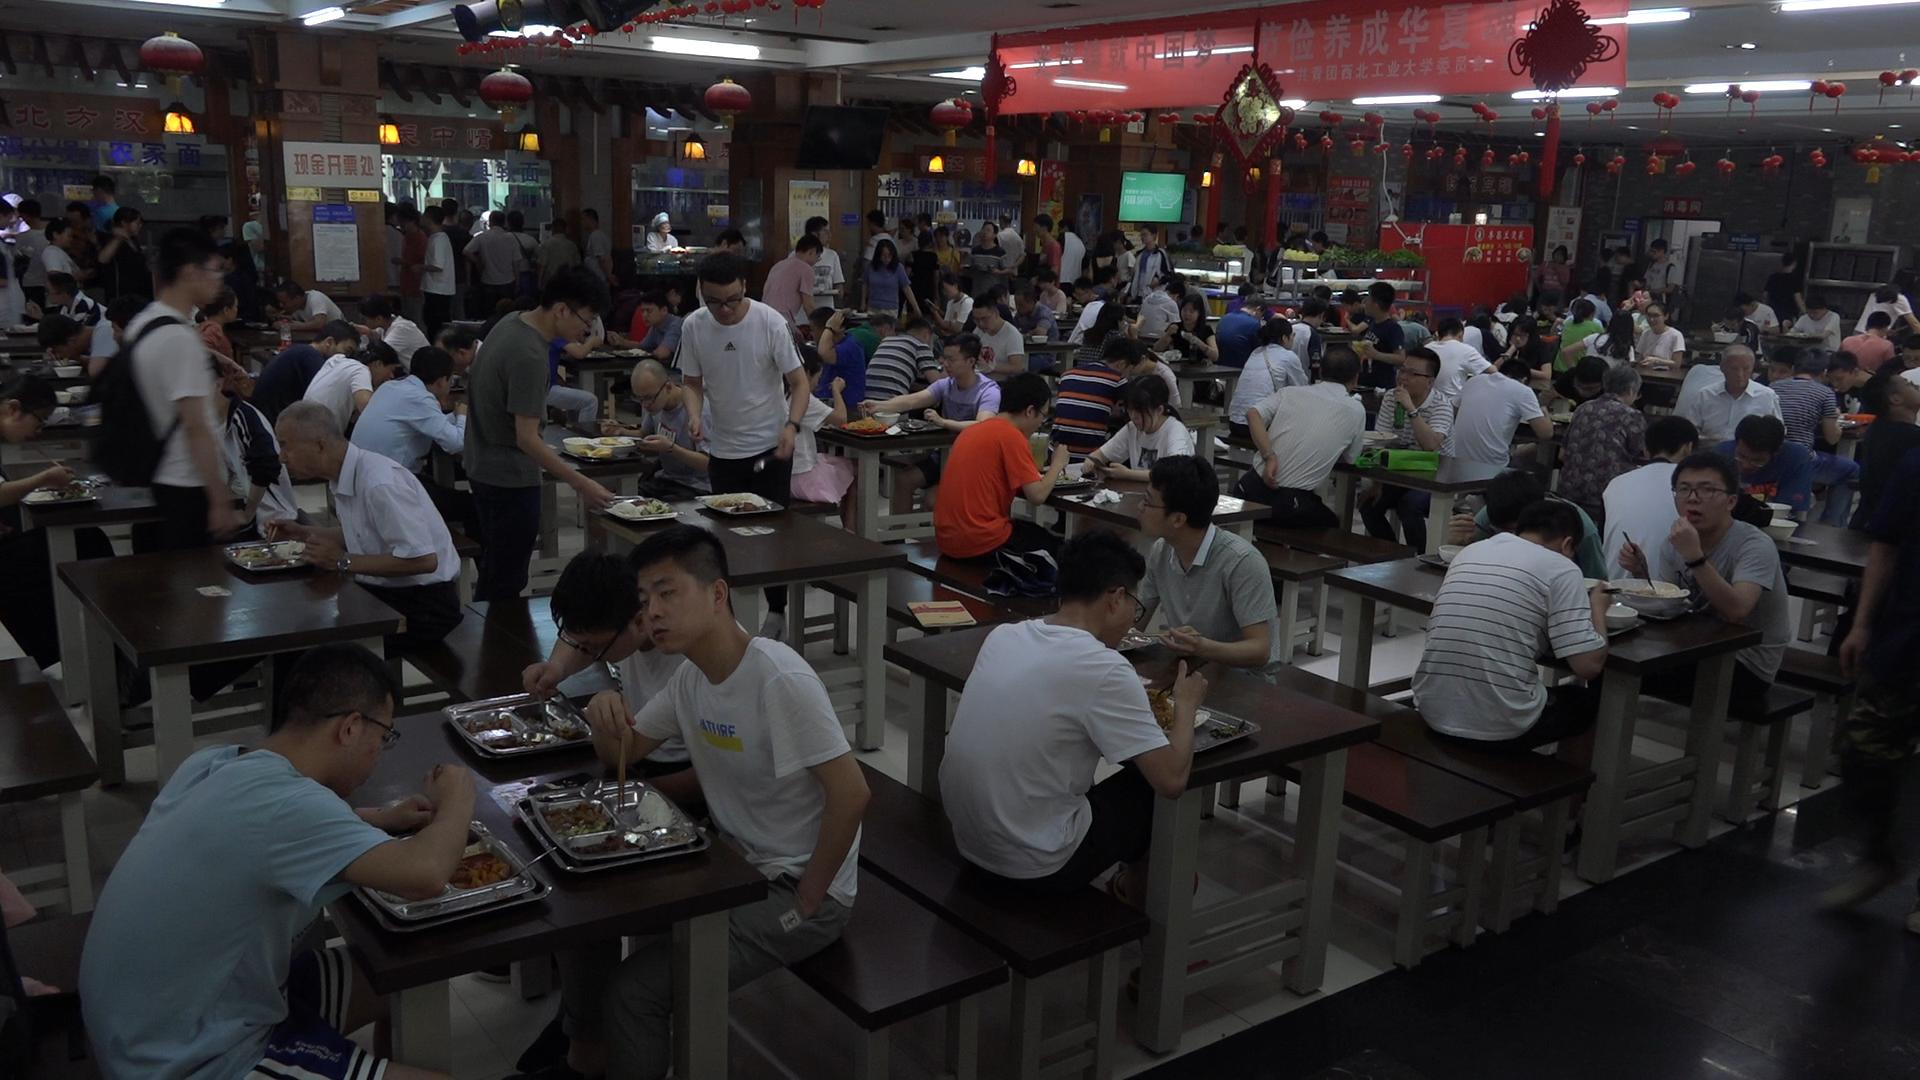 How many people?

121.